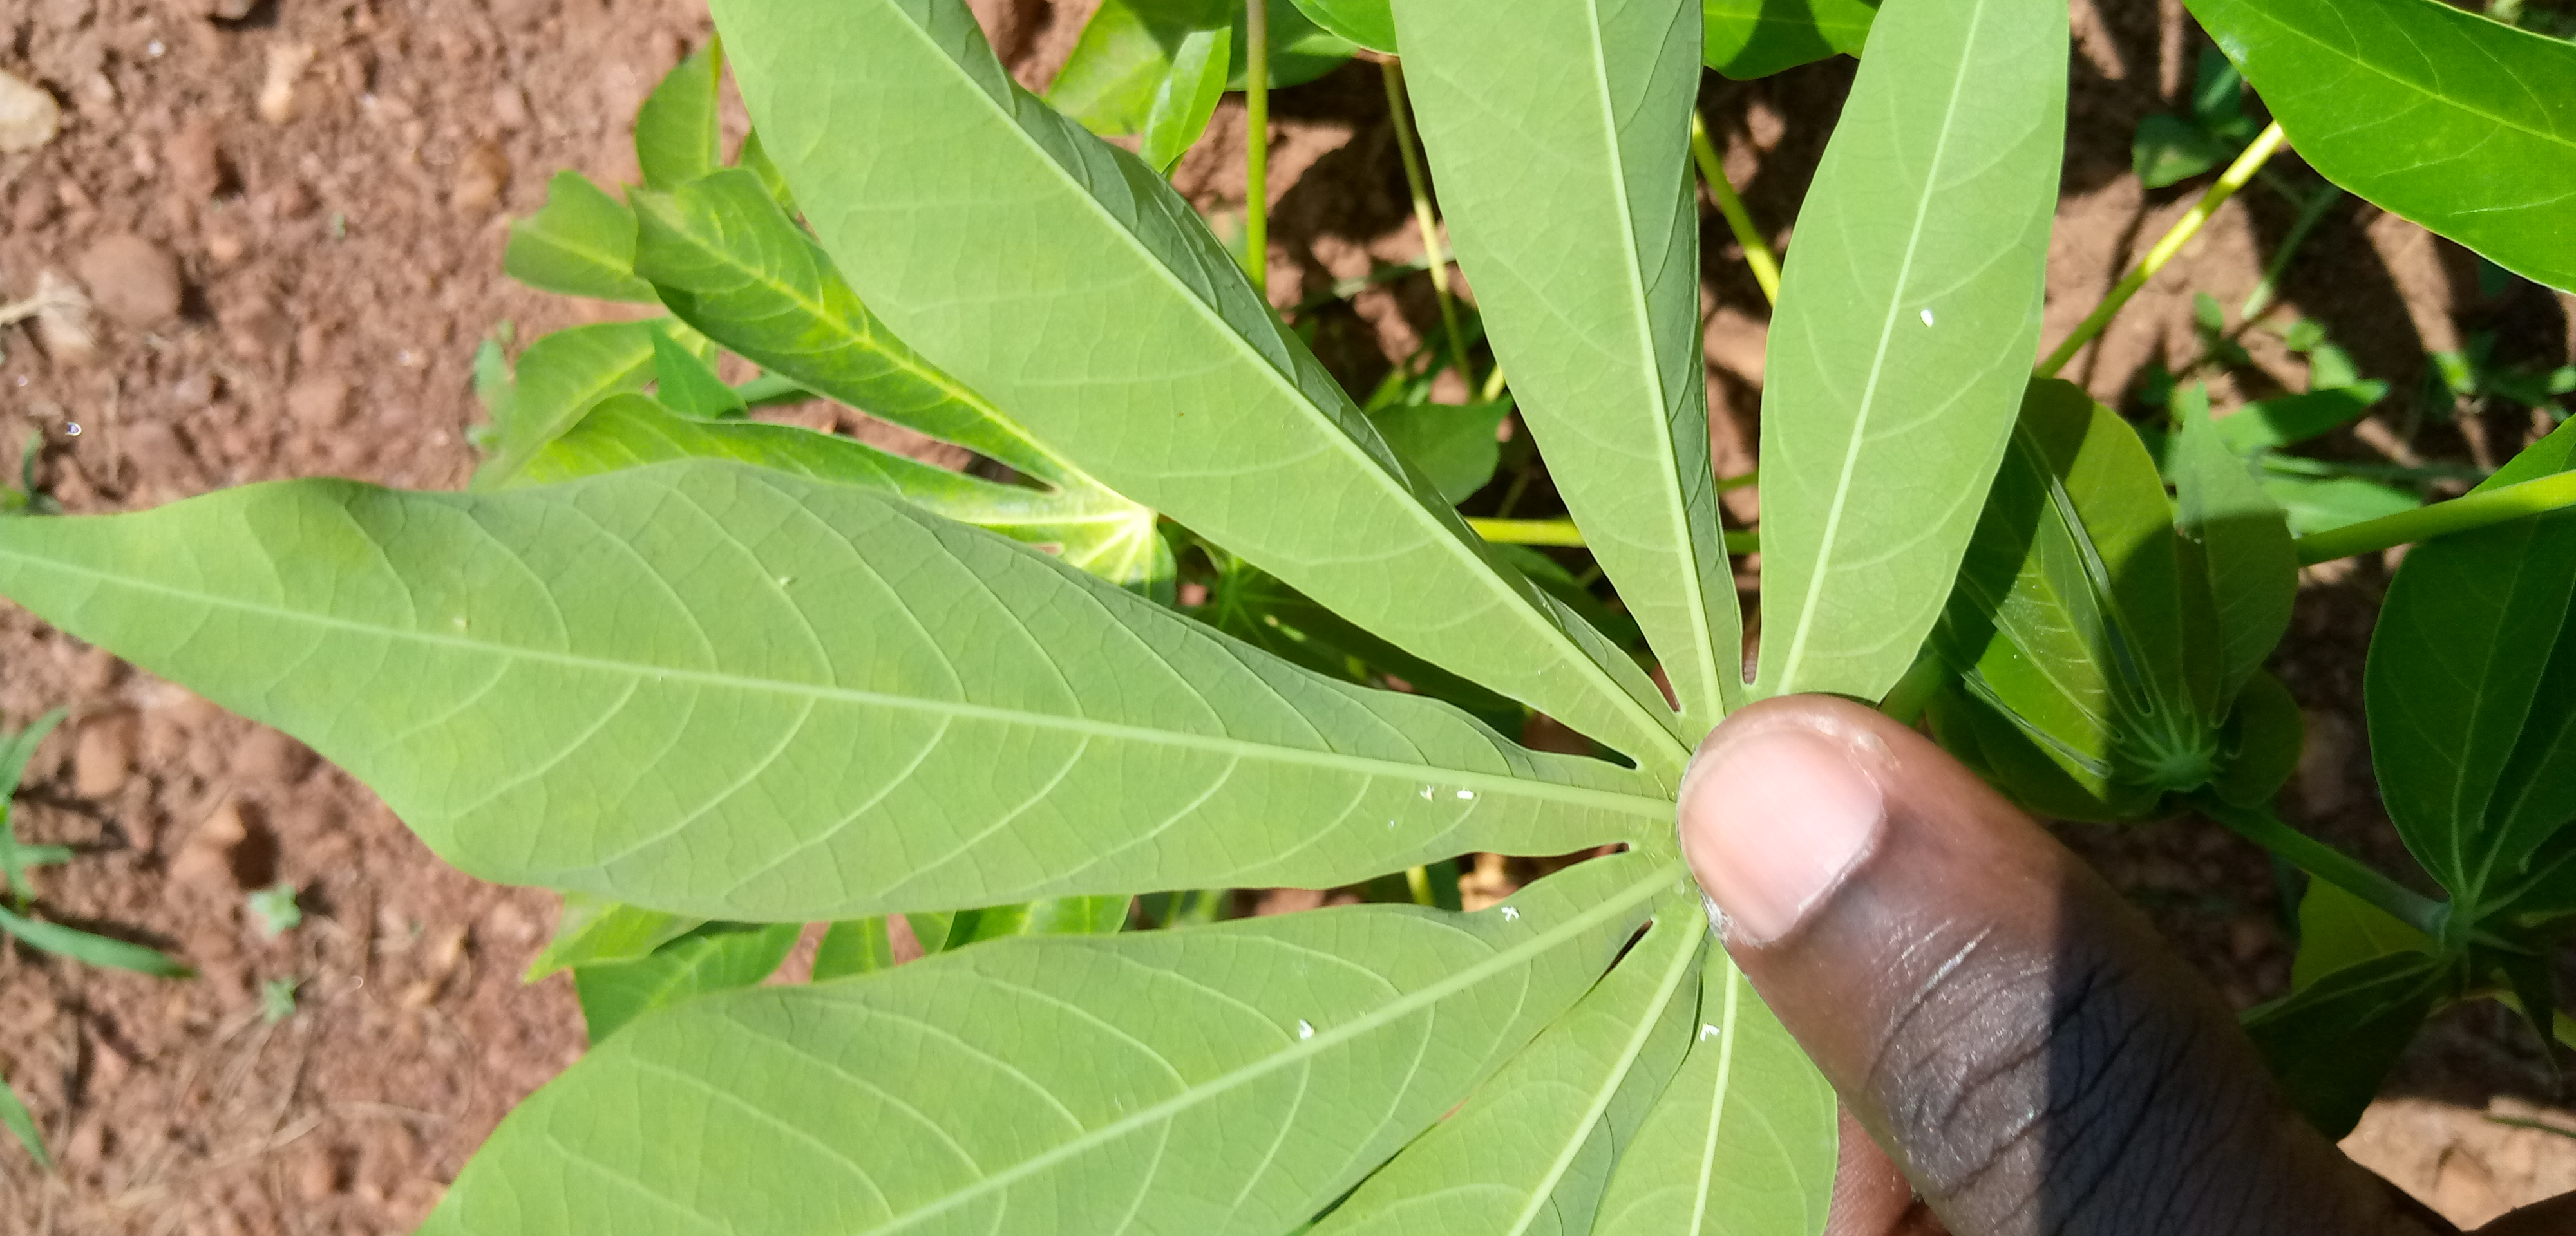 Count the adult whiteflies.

6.